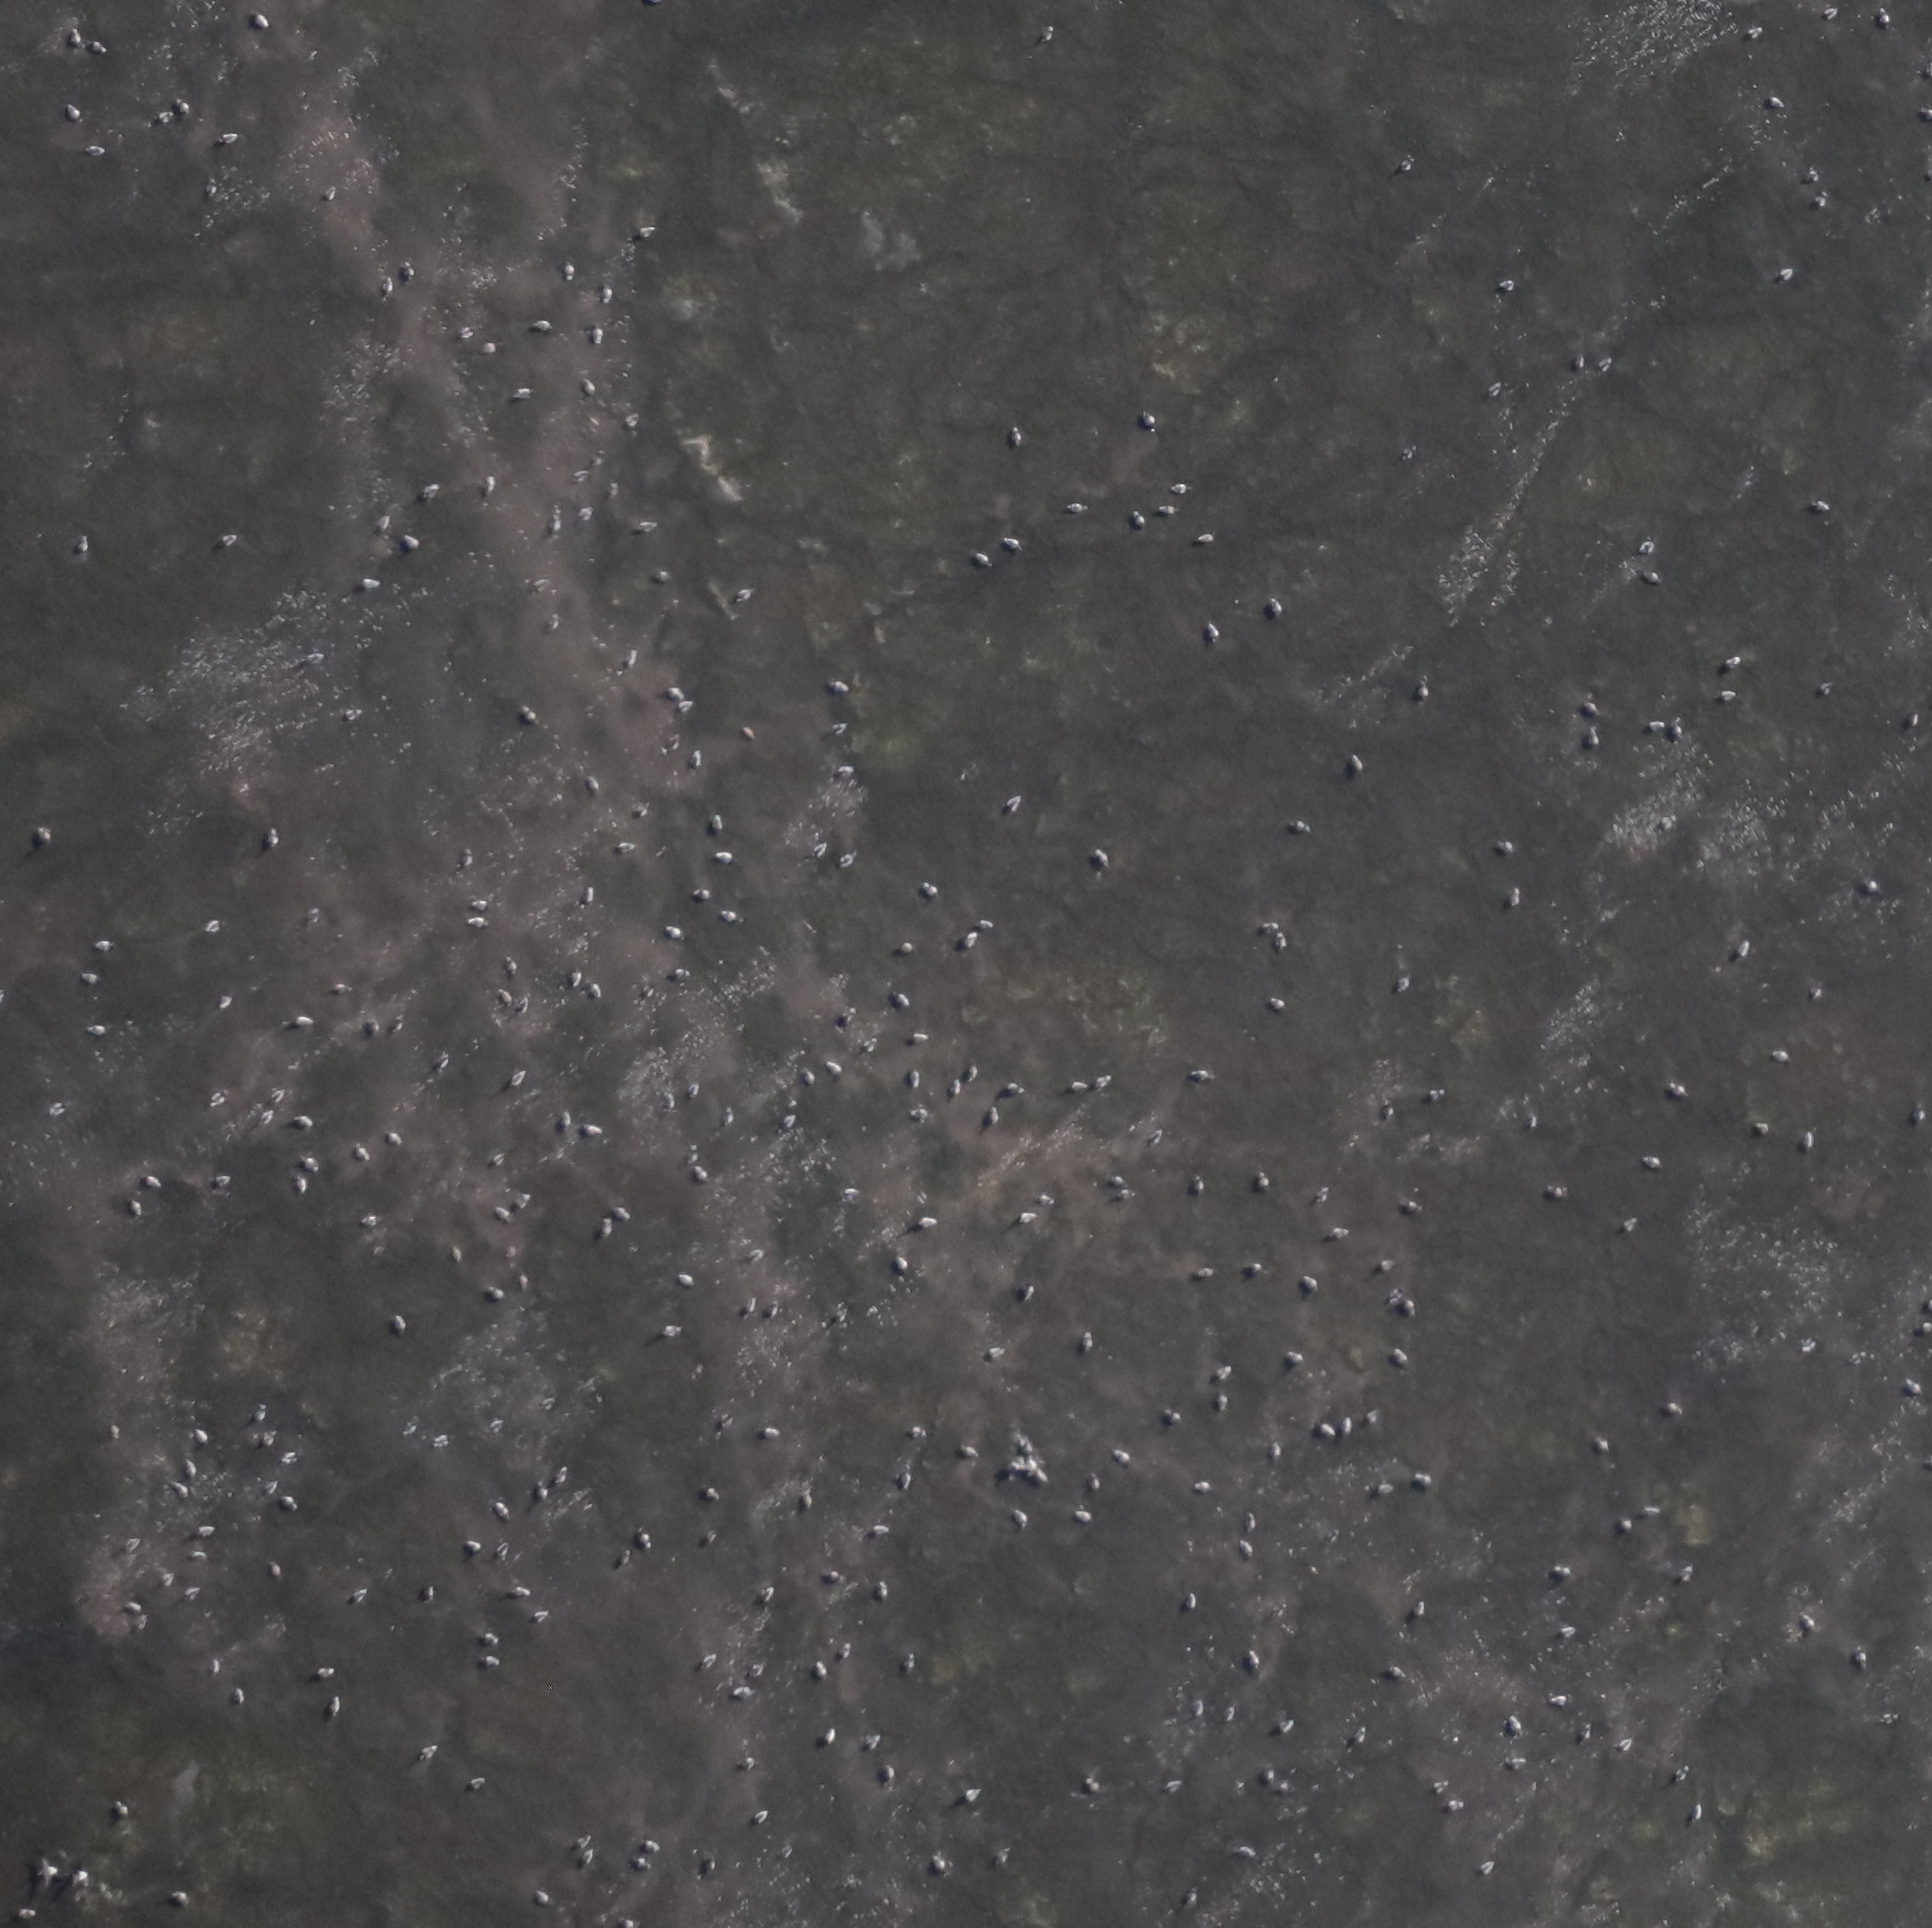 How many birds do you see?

361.